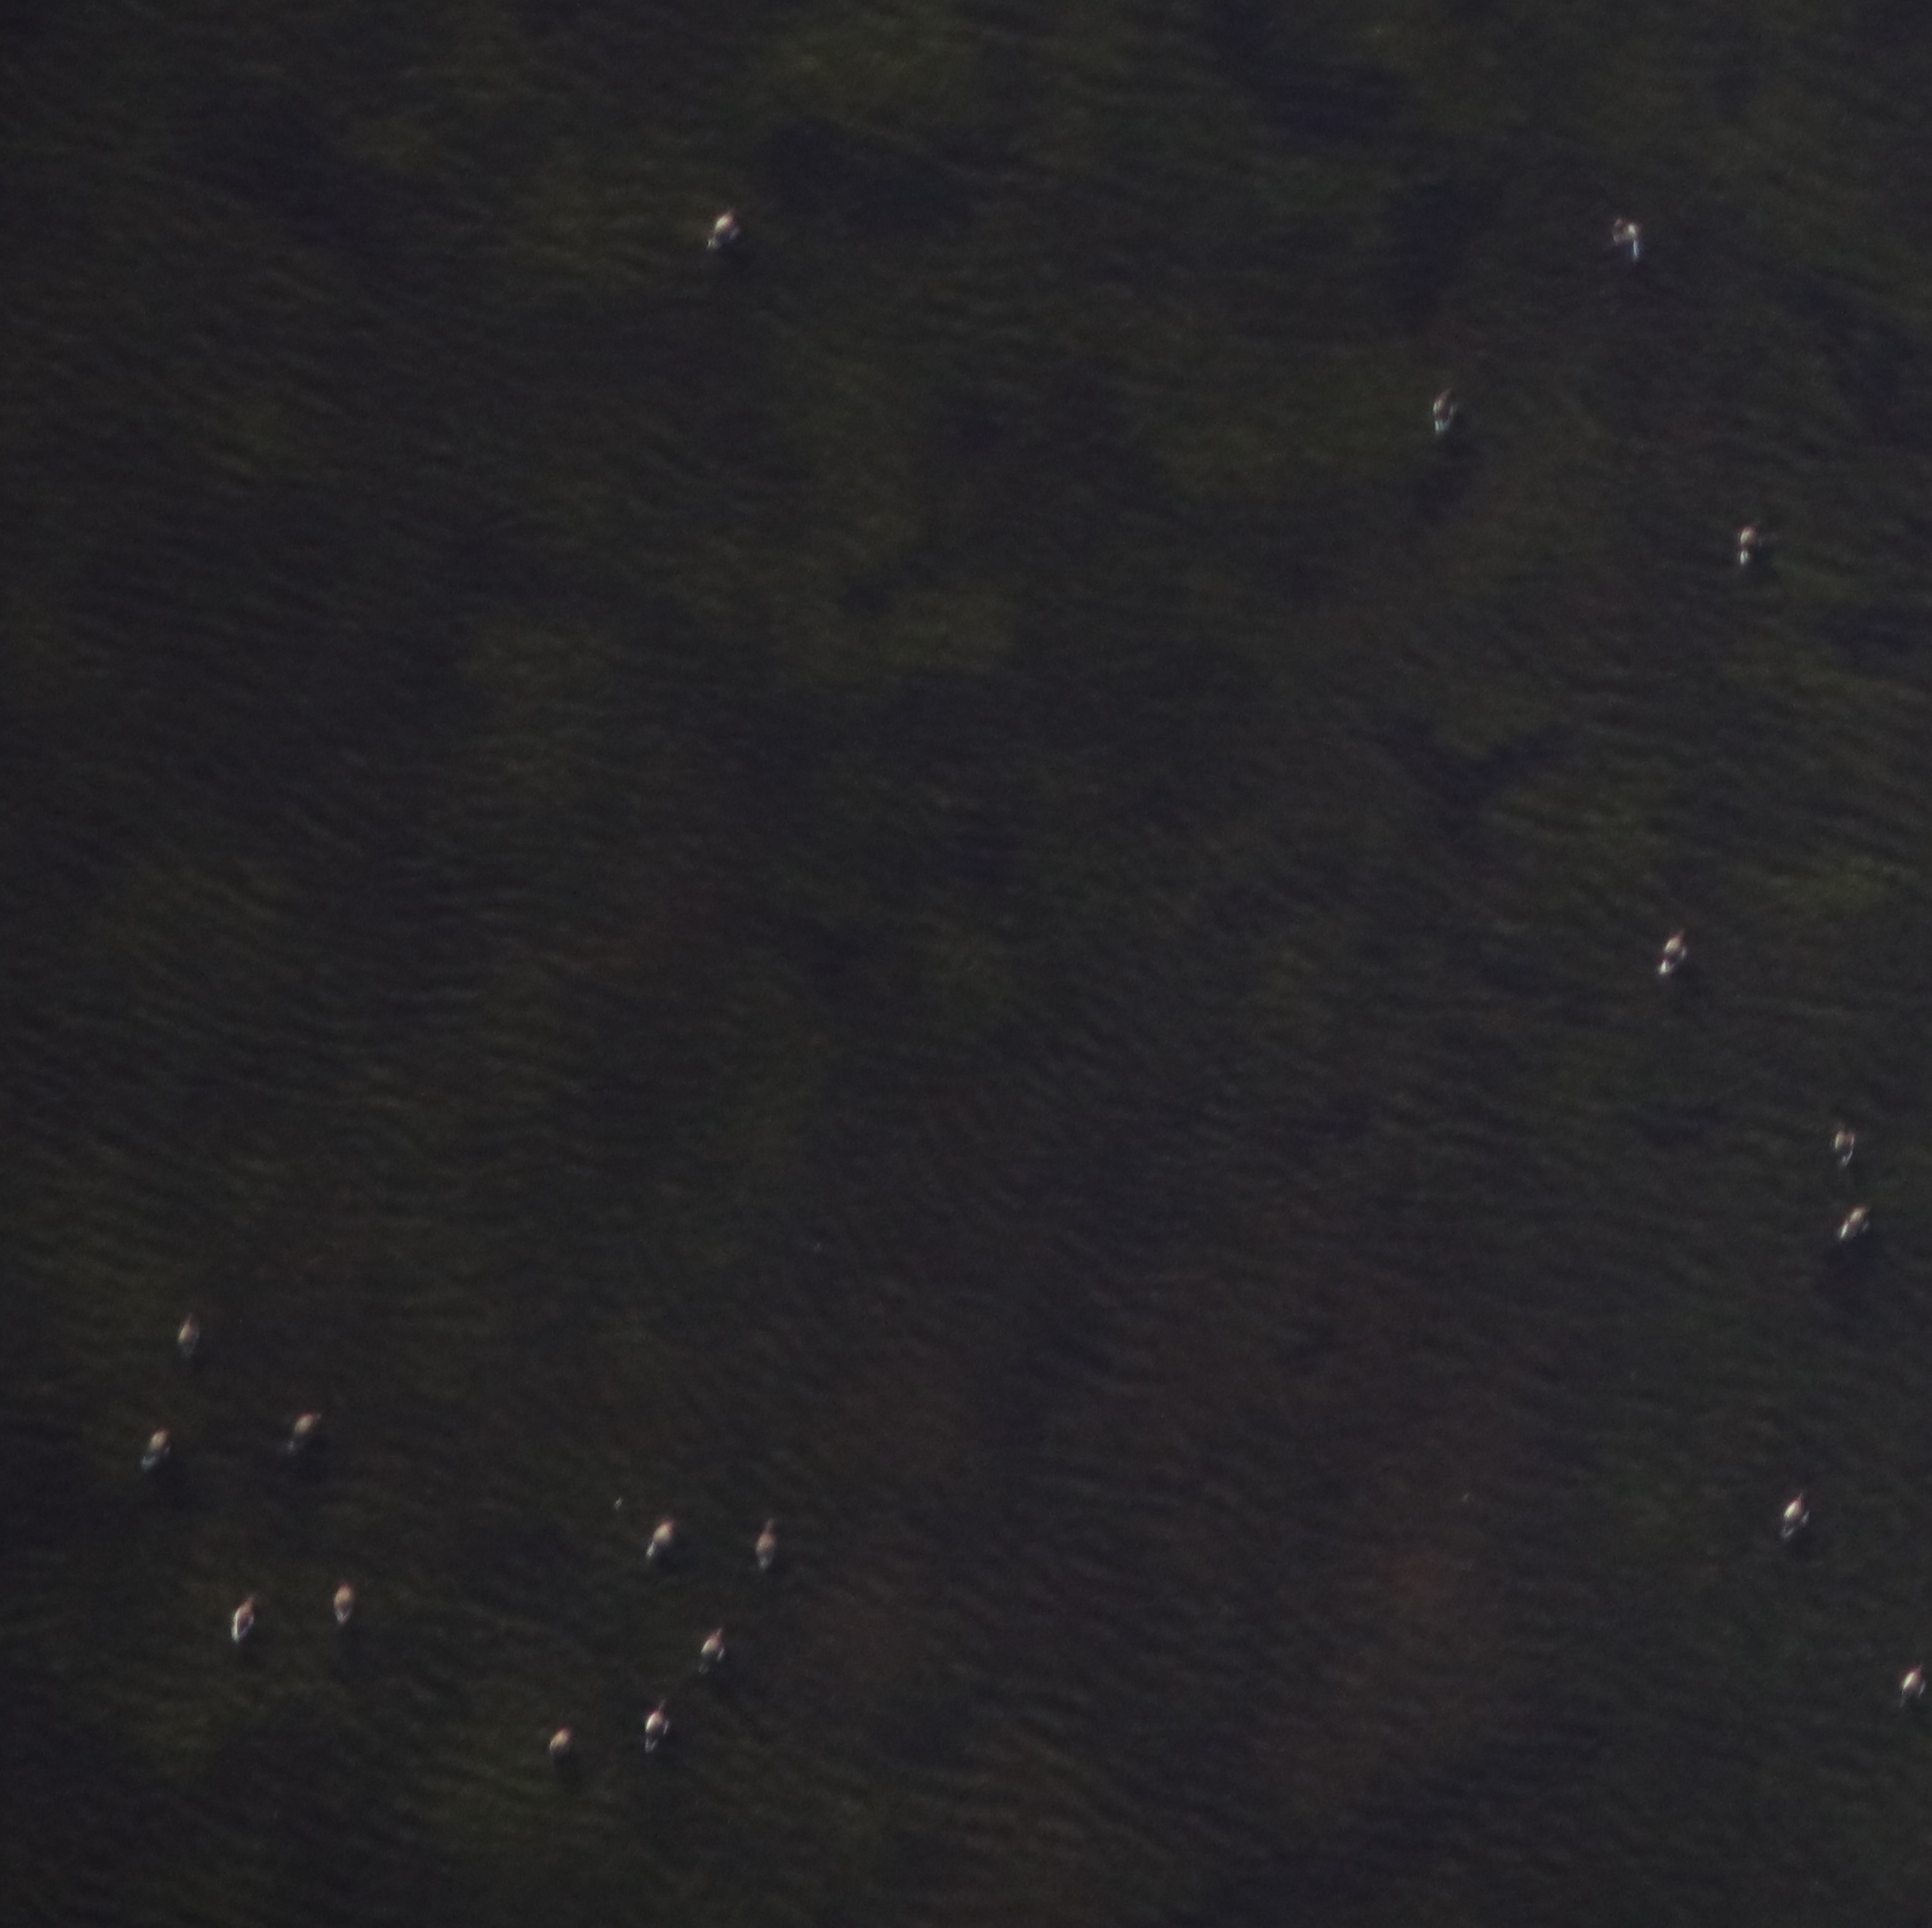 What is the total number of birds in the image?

19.